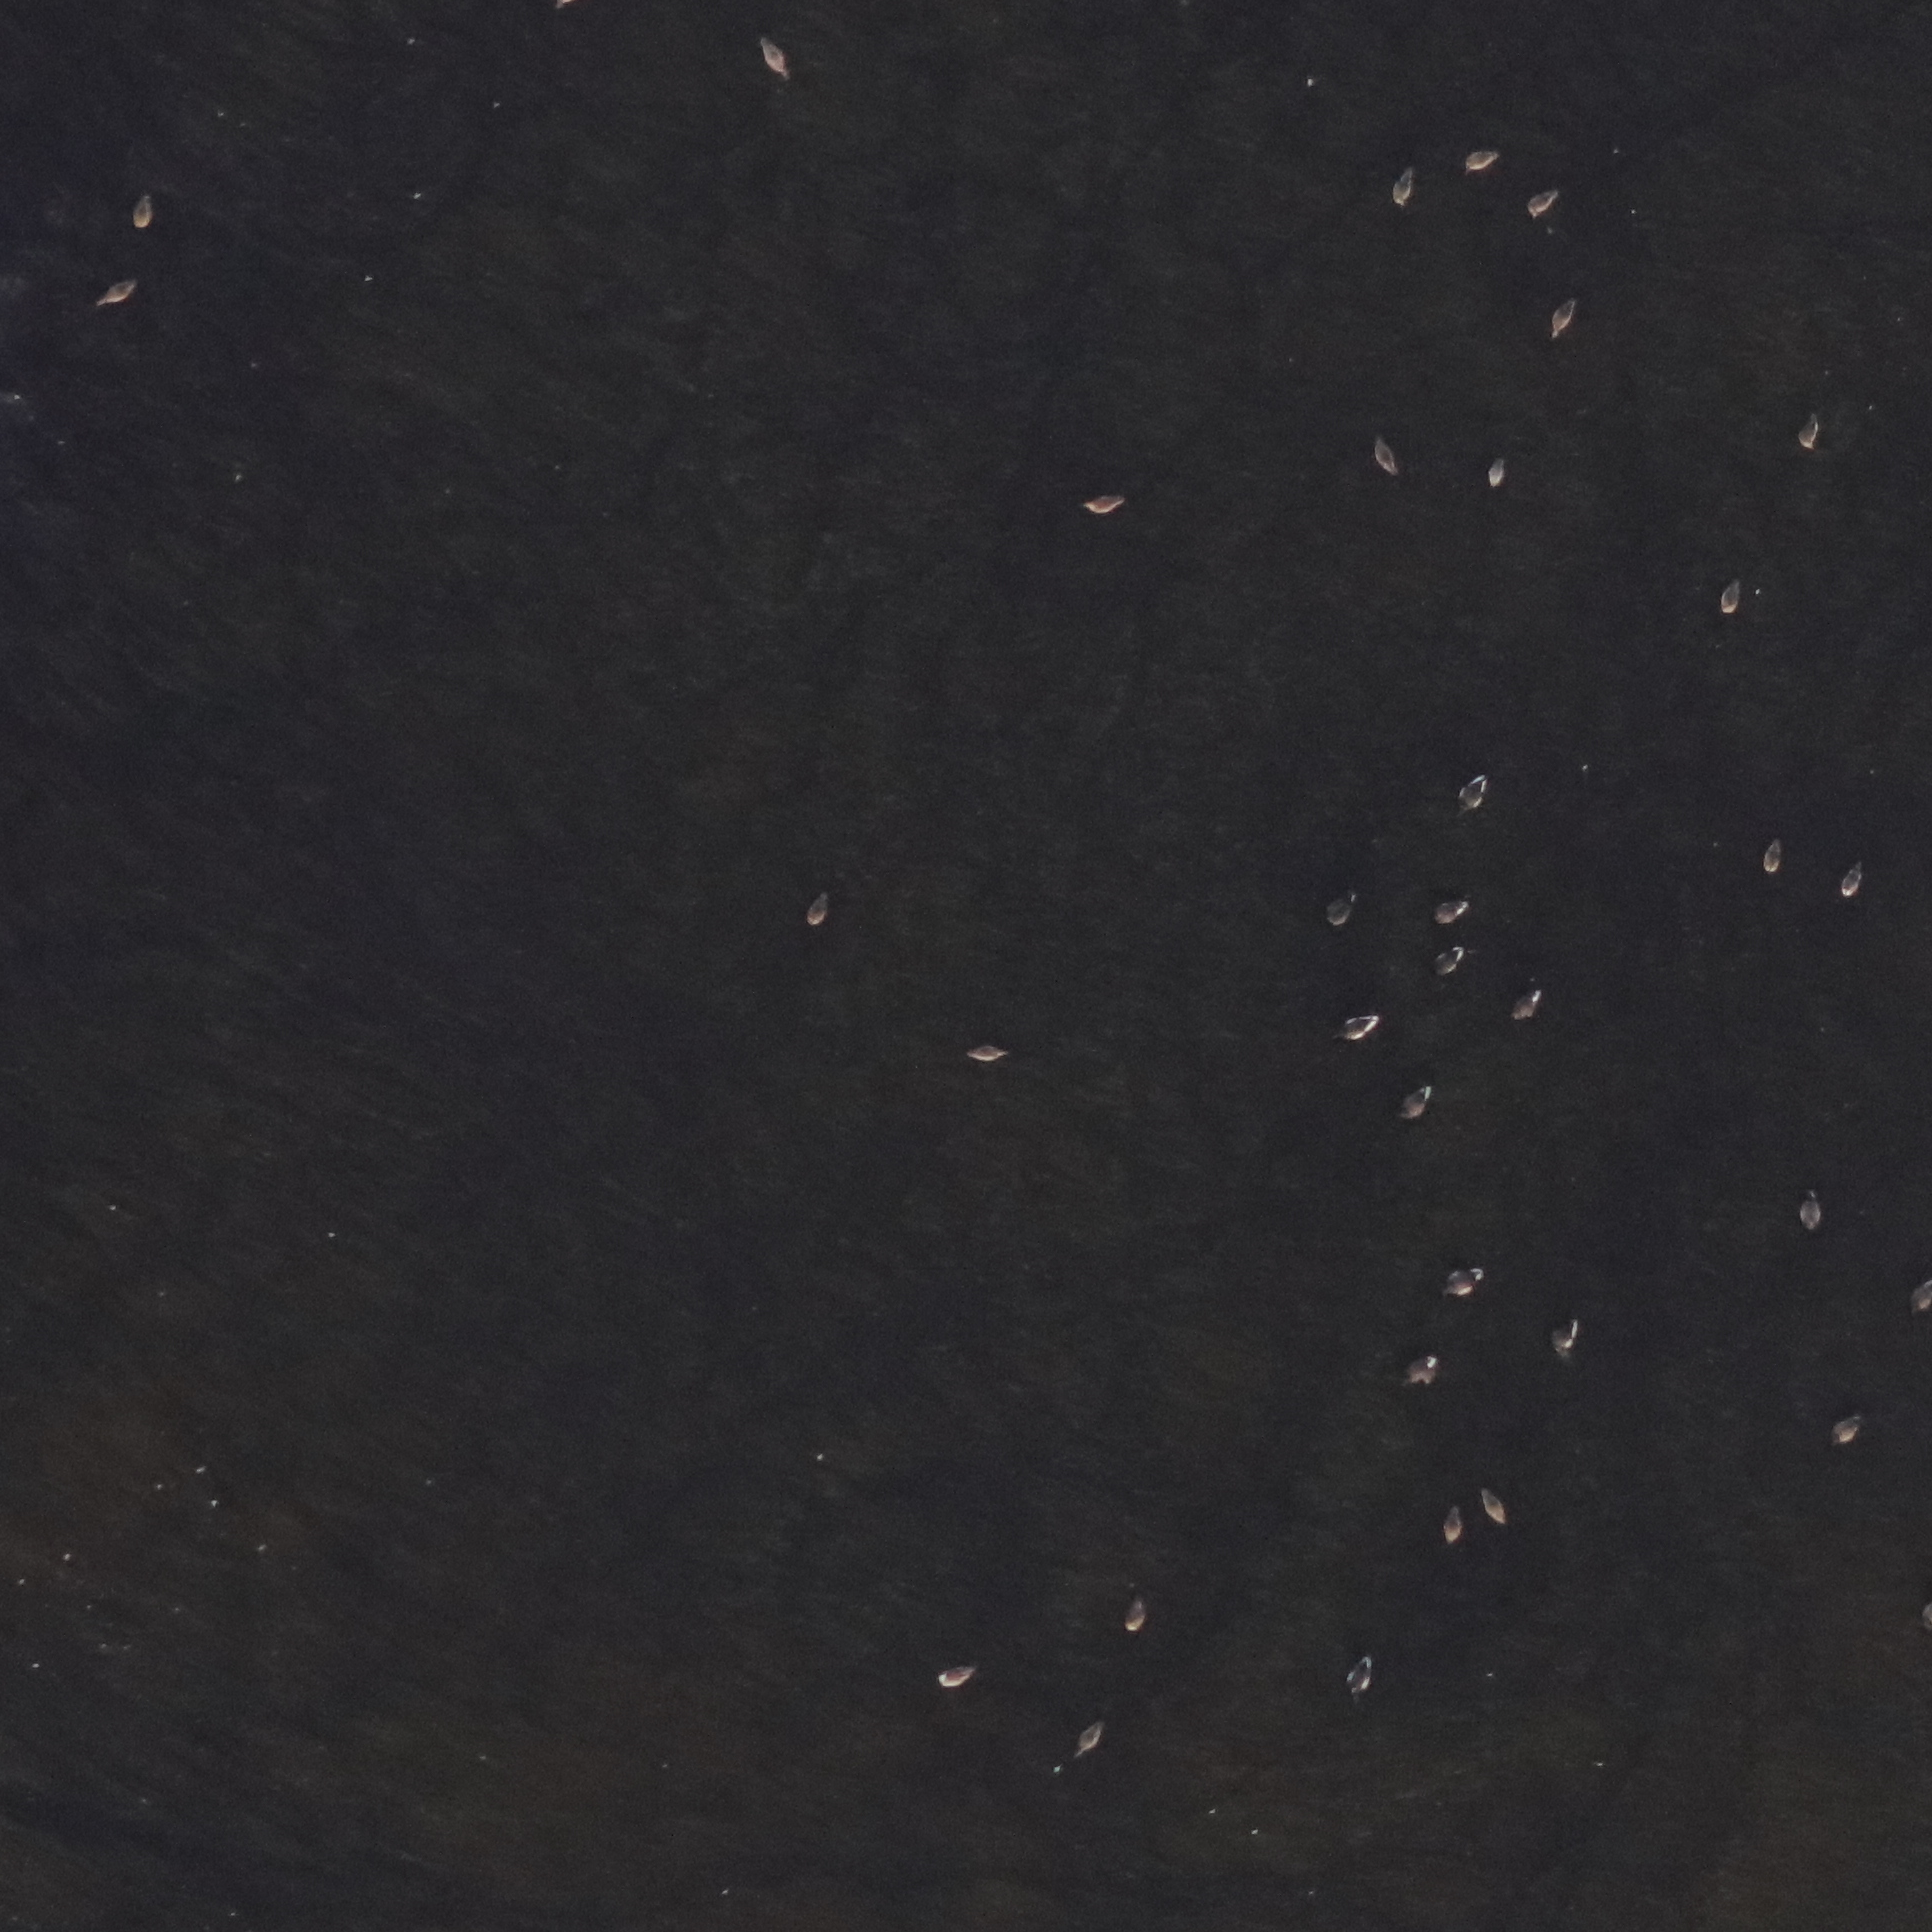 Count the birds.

35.